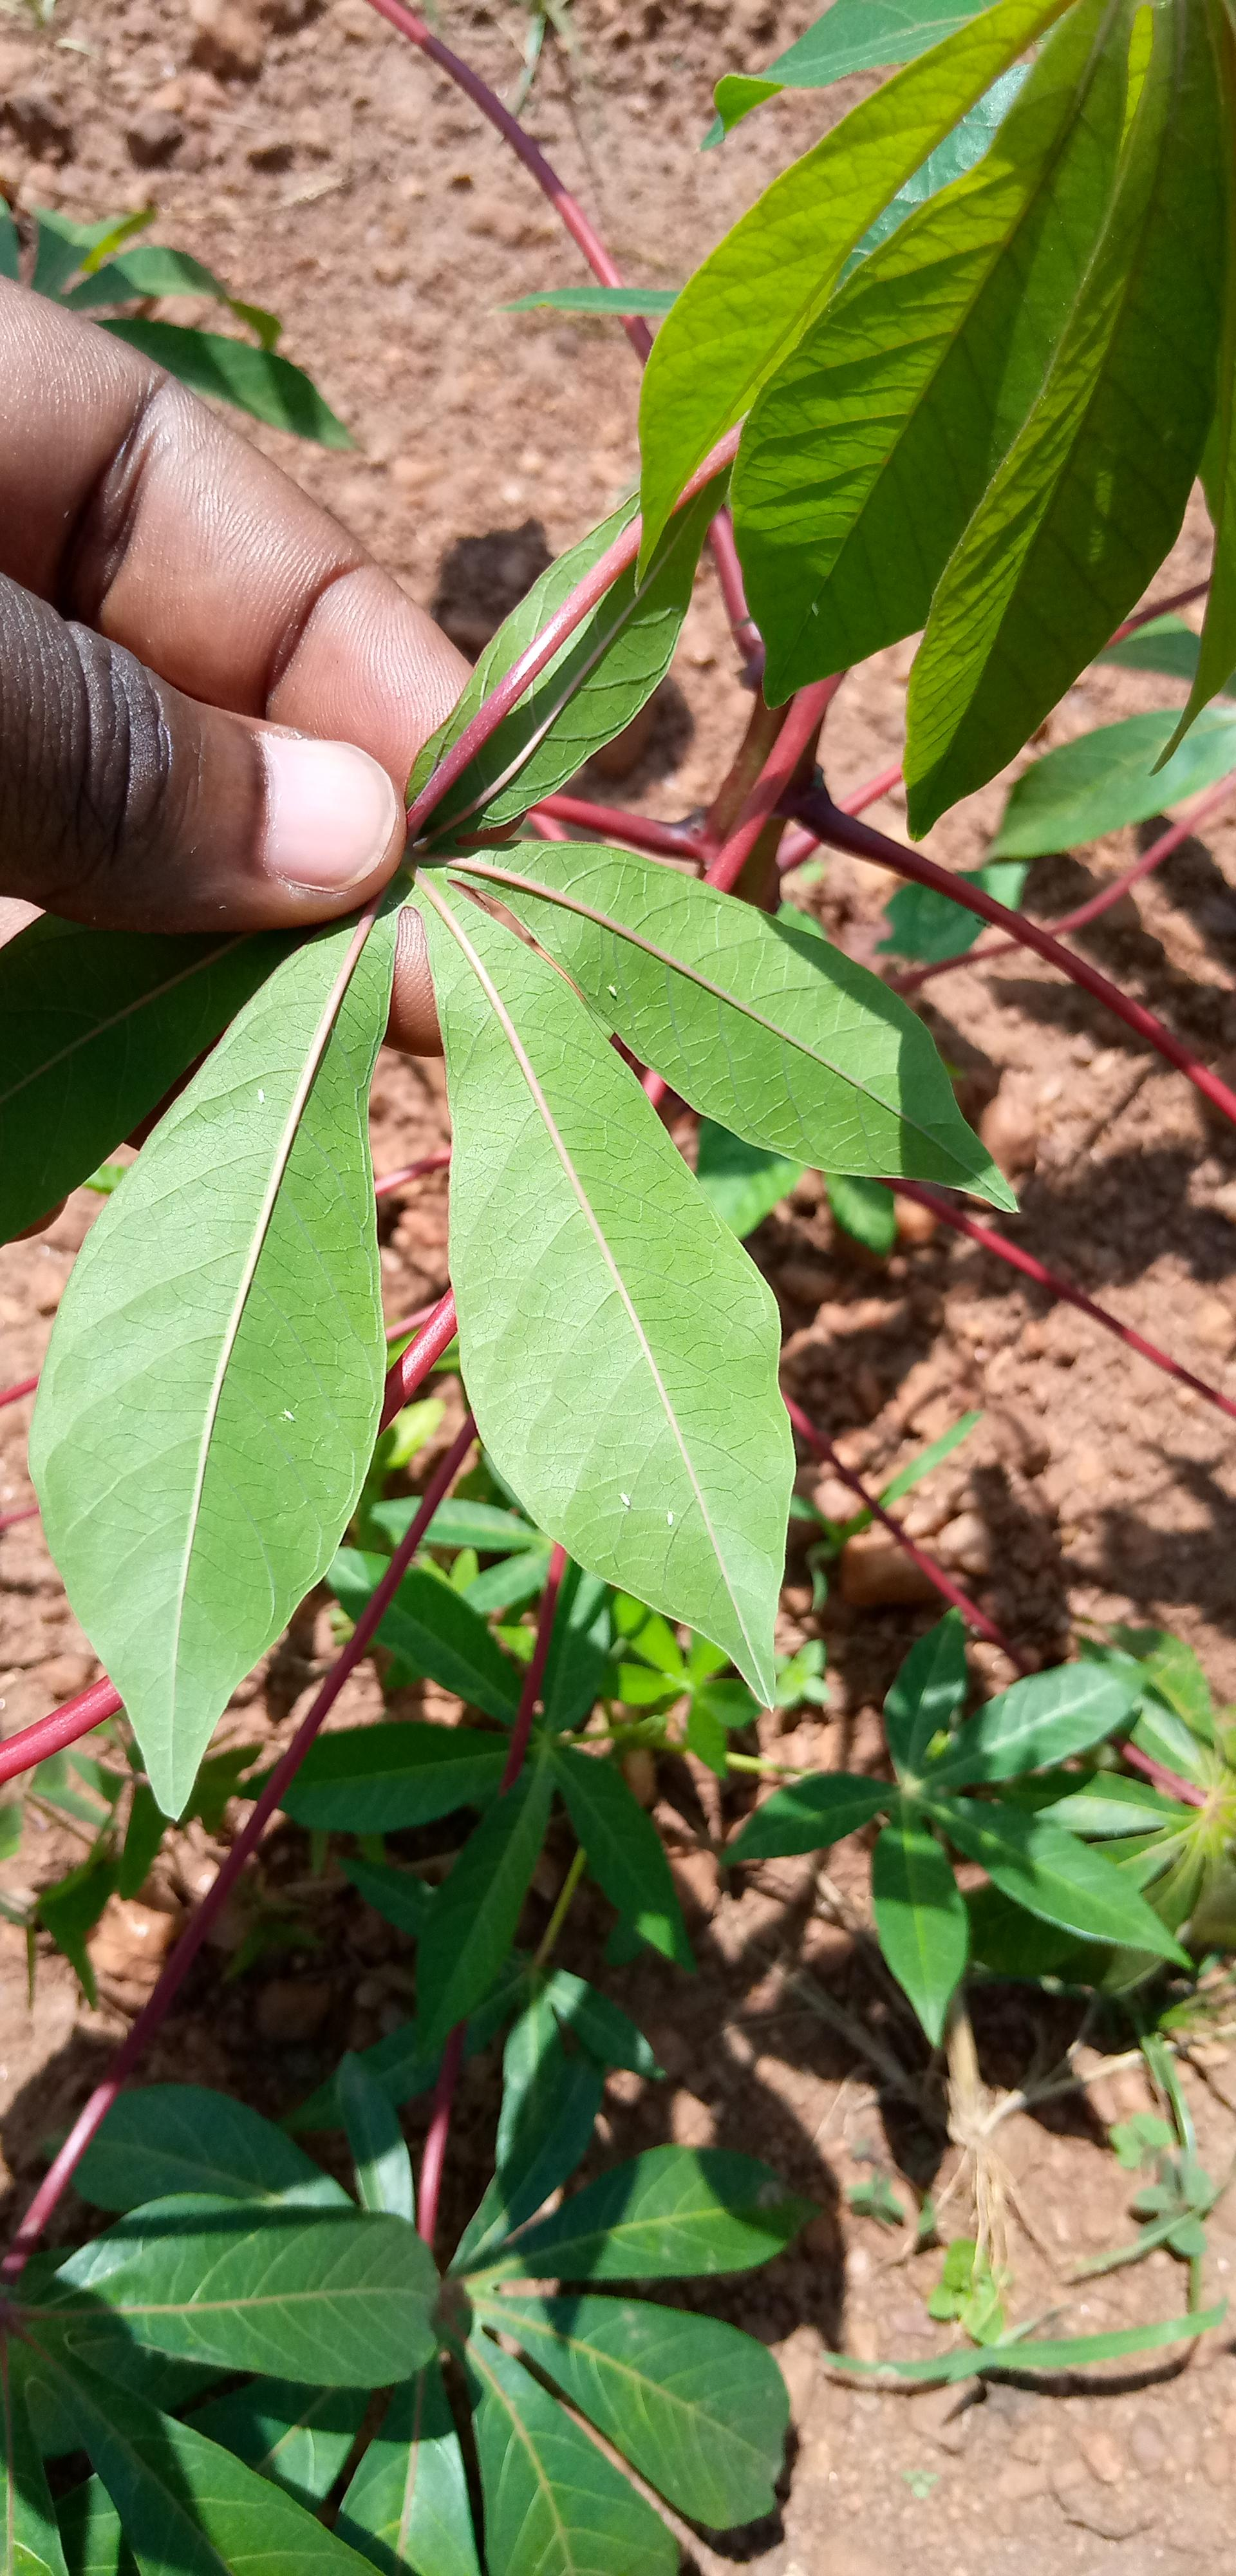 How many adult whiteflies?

5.